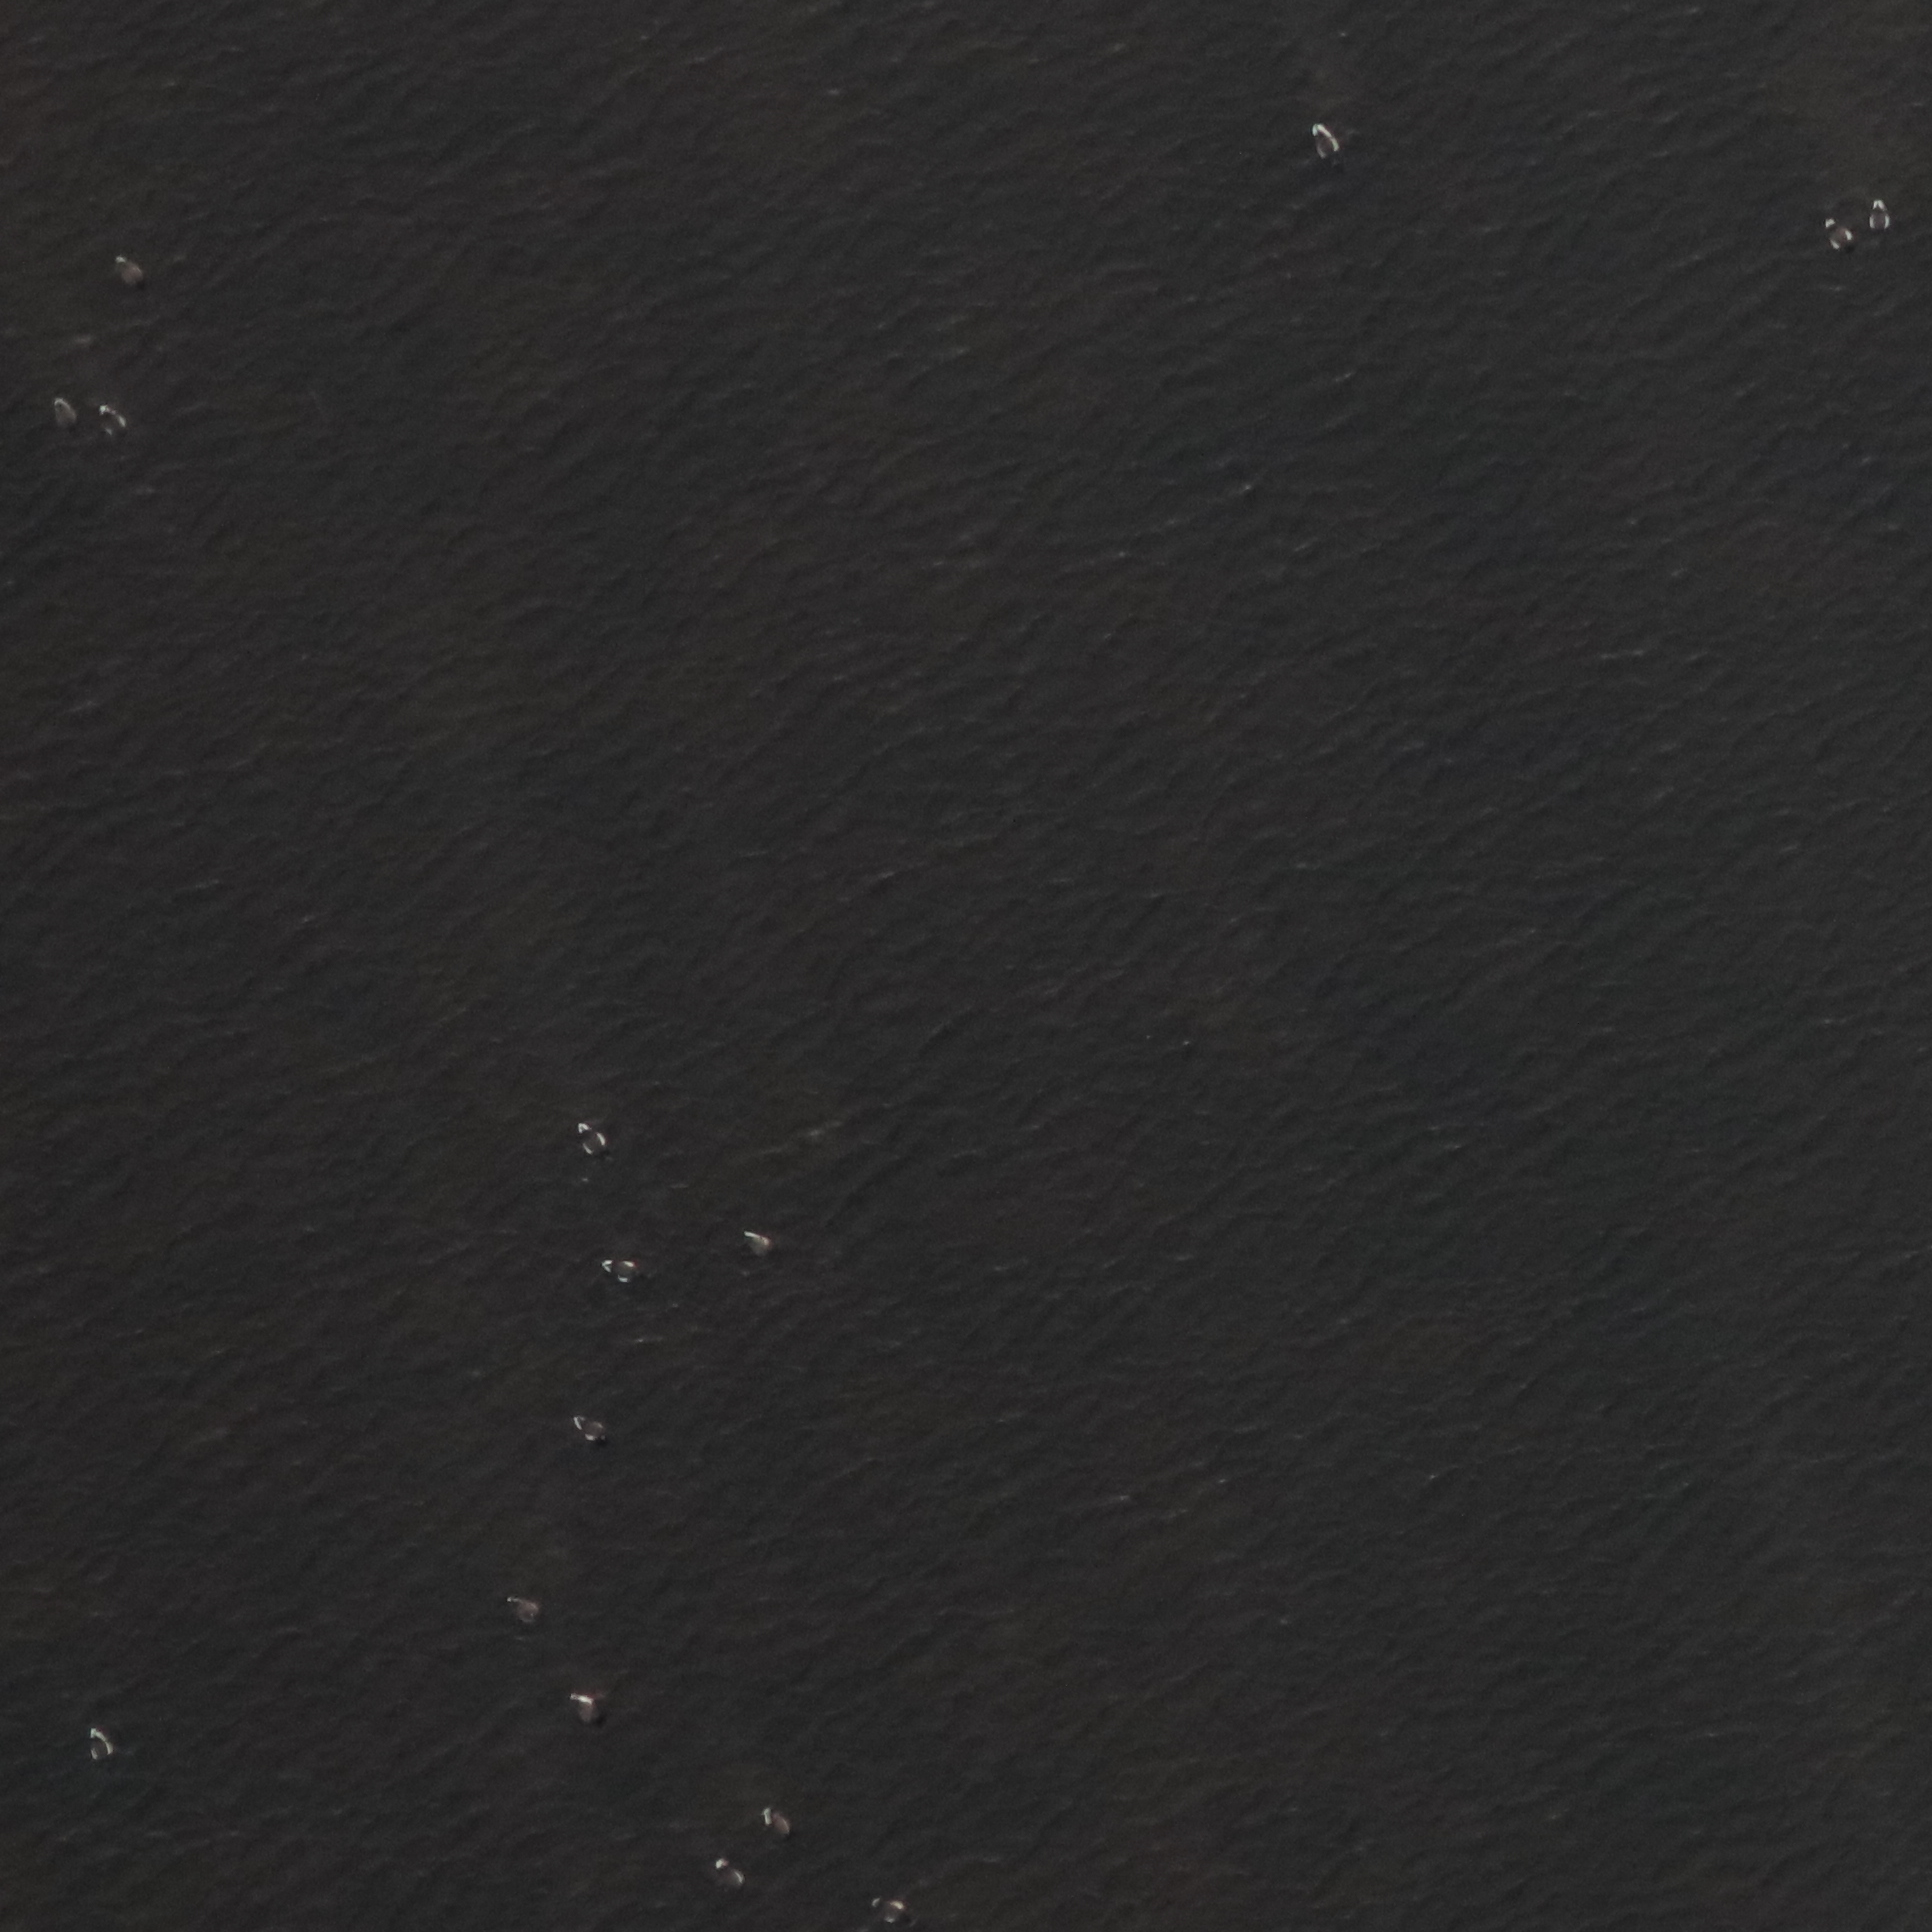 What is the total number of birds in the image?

16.